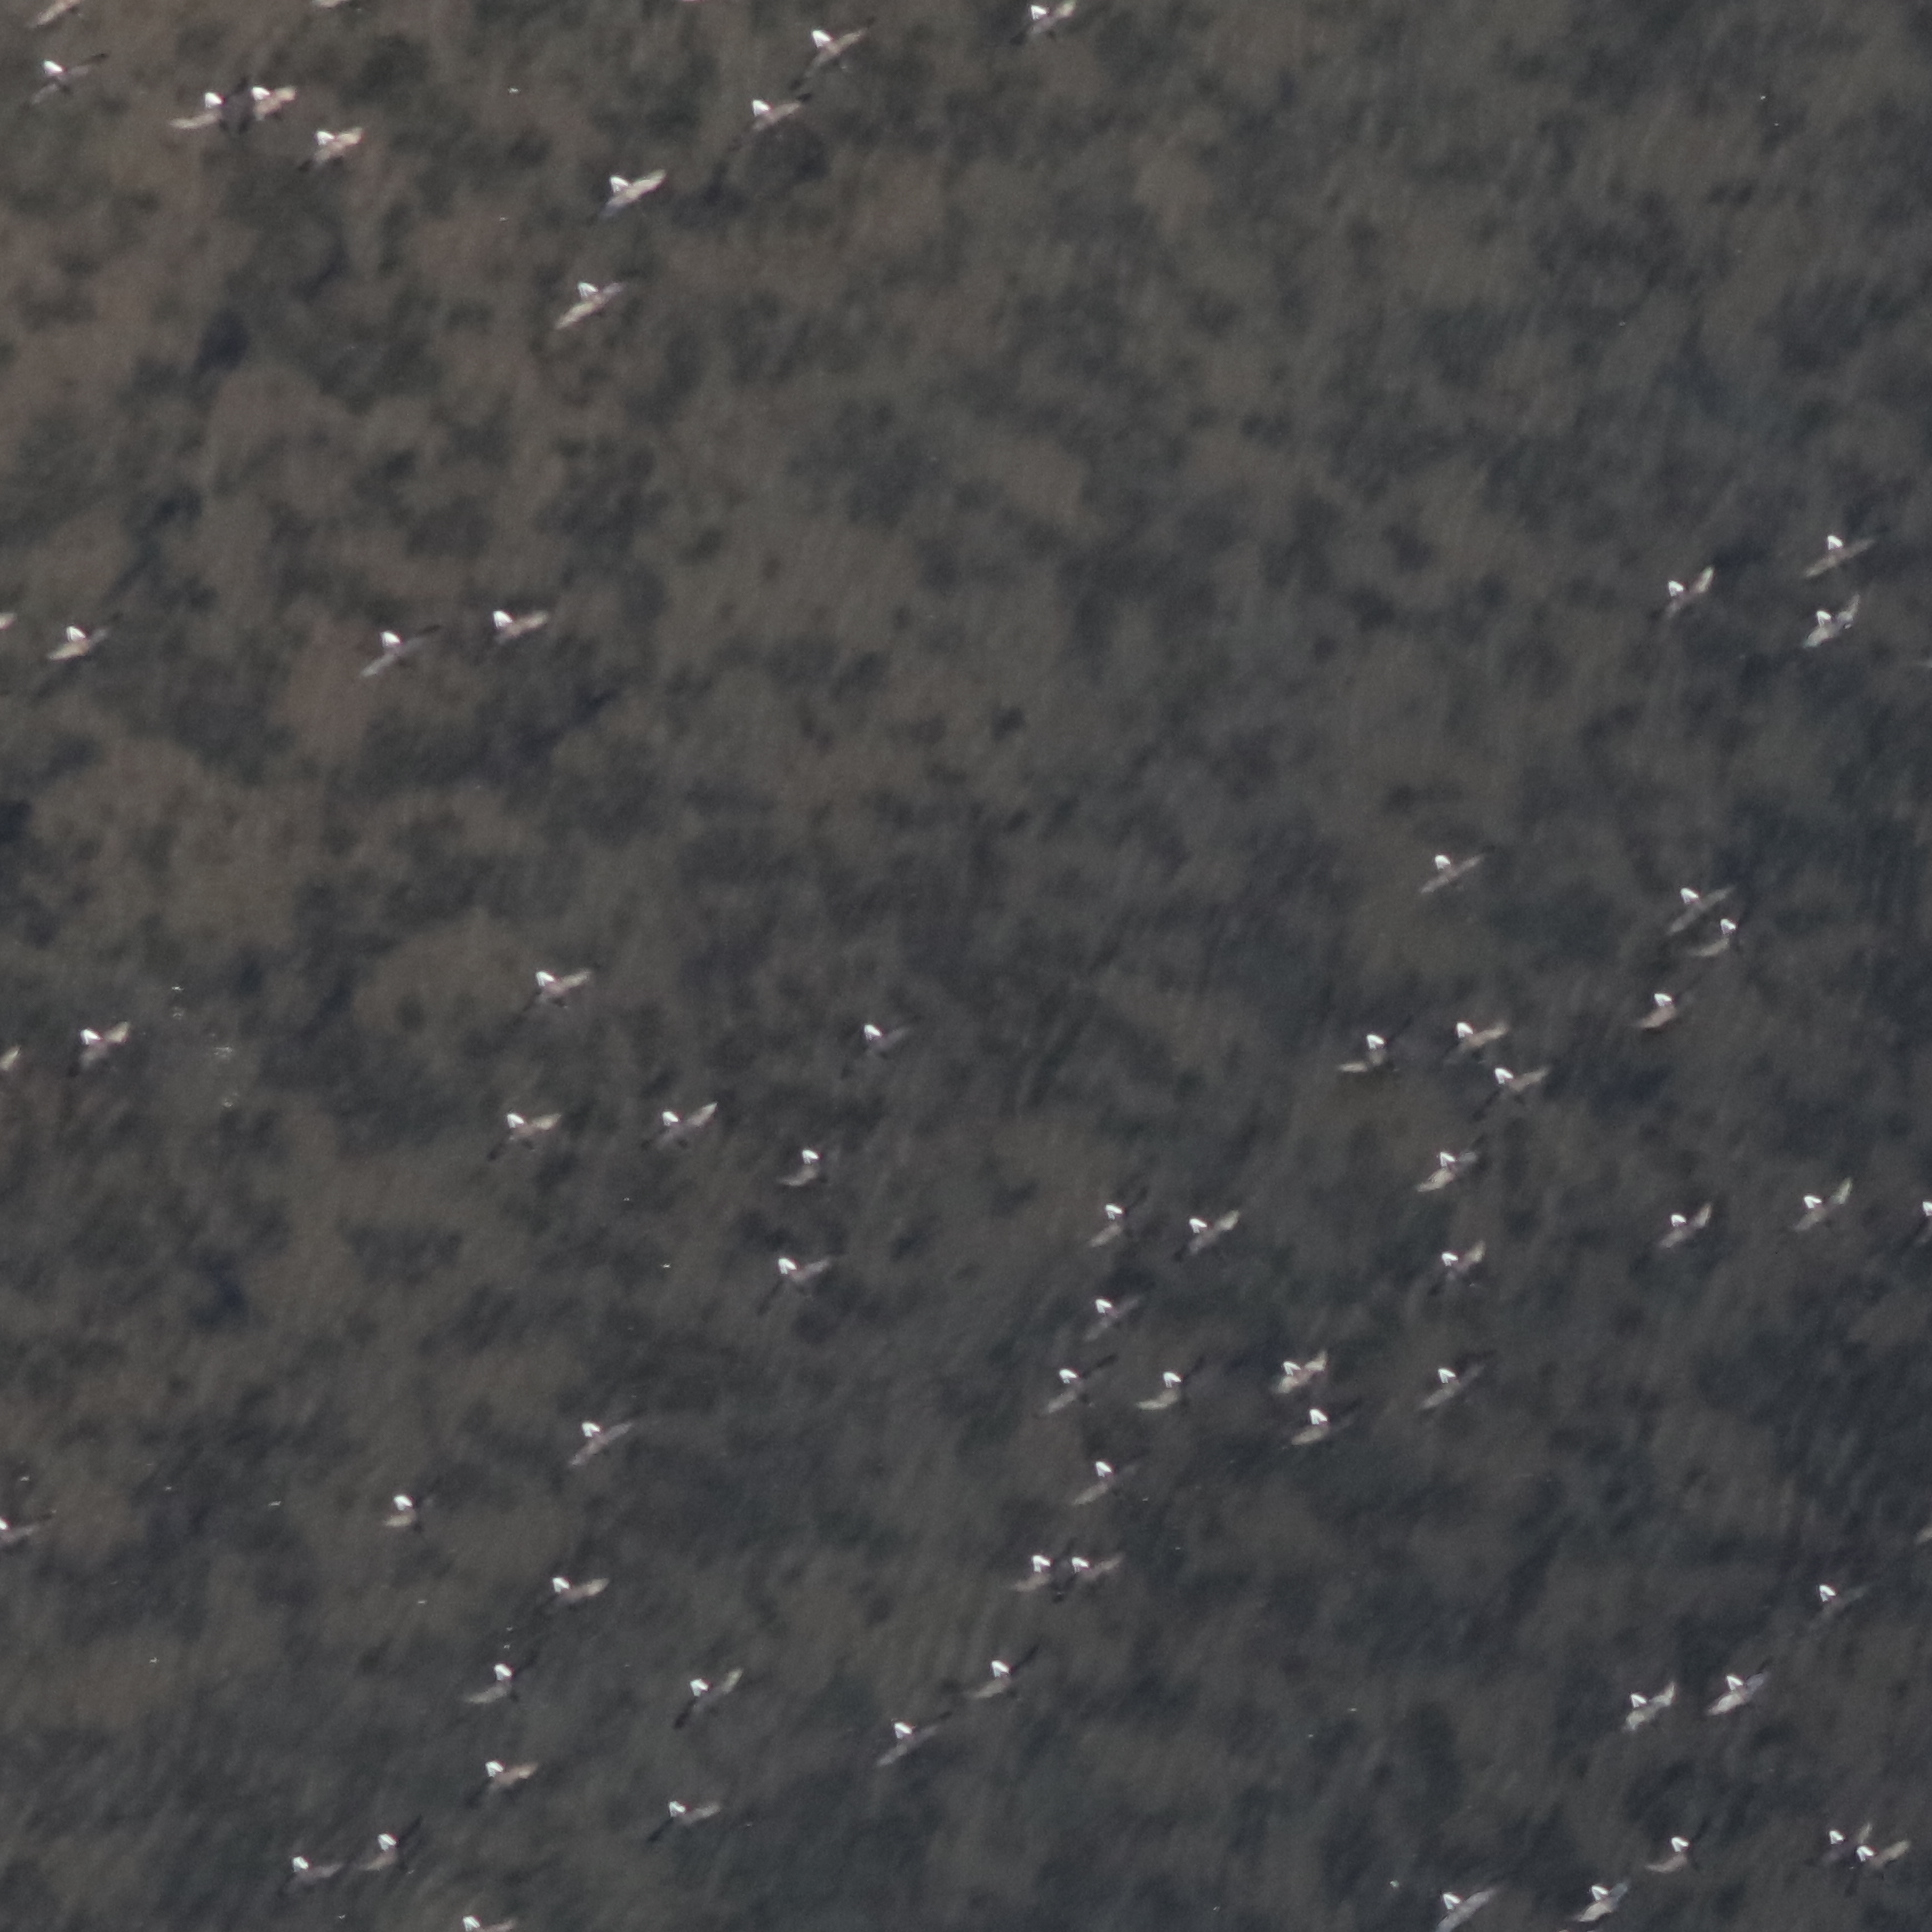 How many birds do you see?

64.